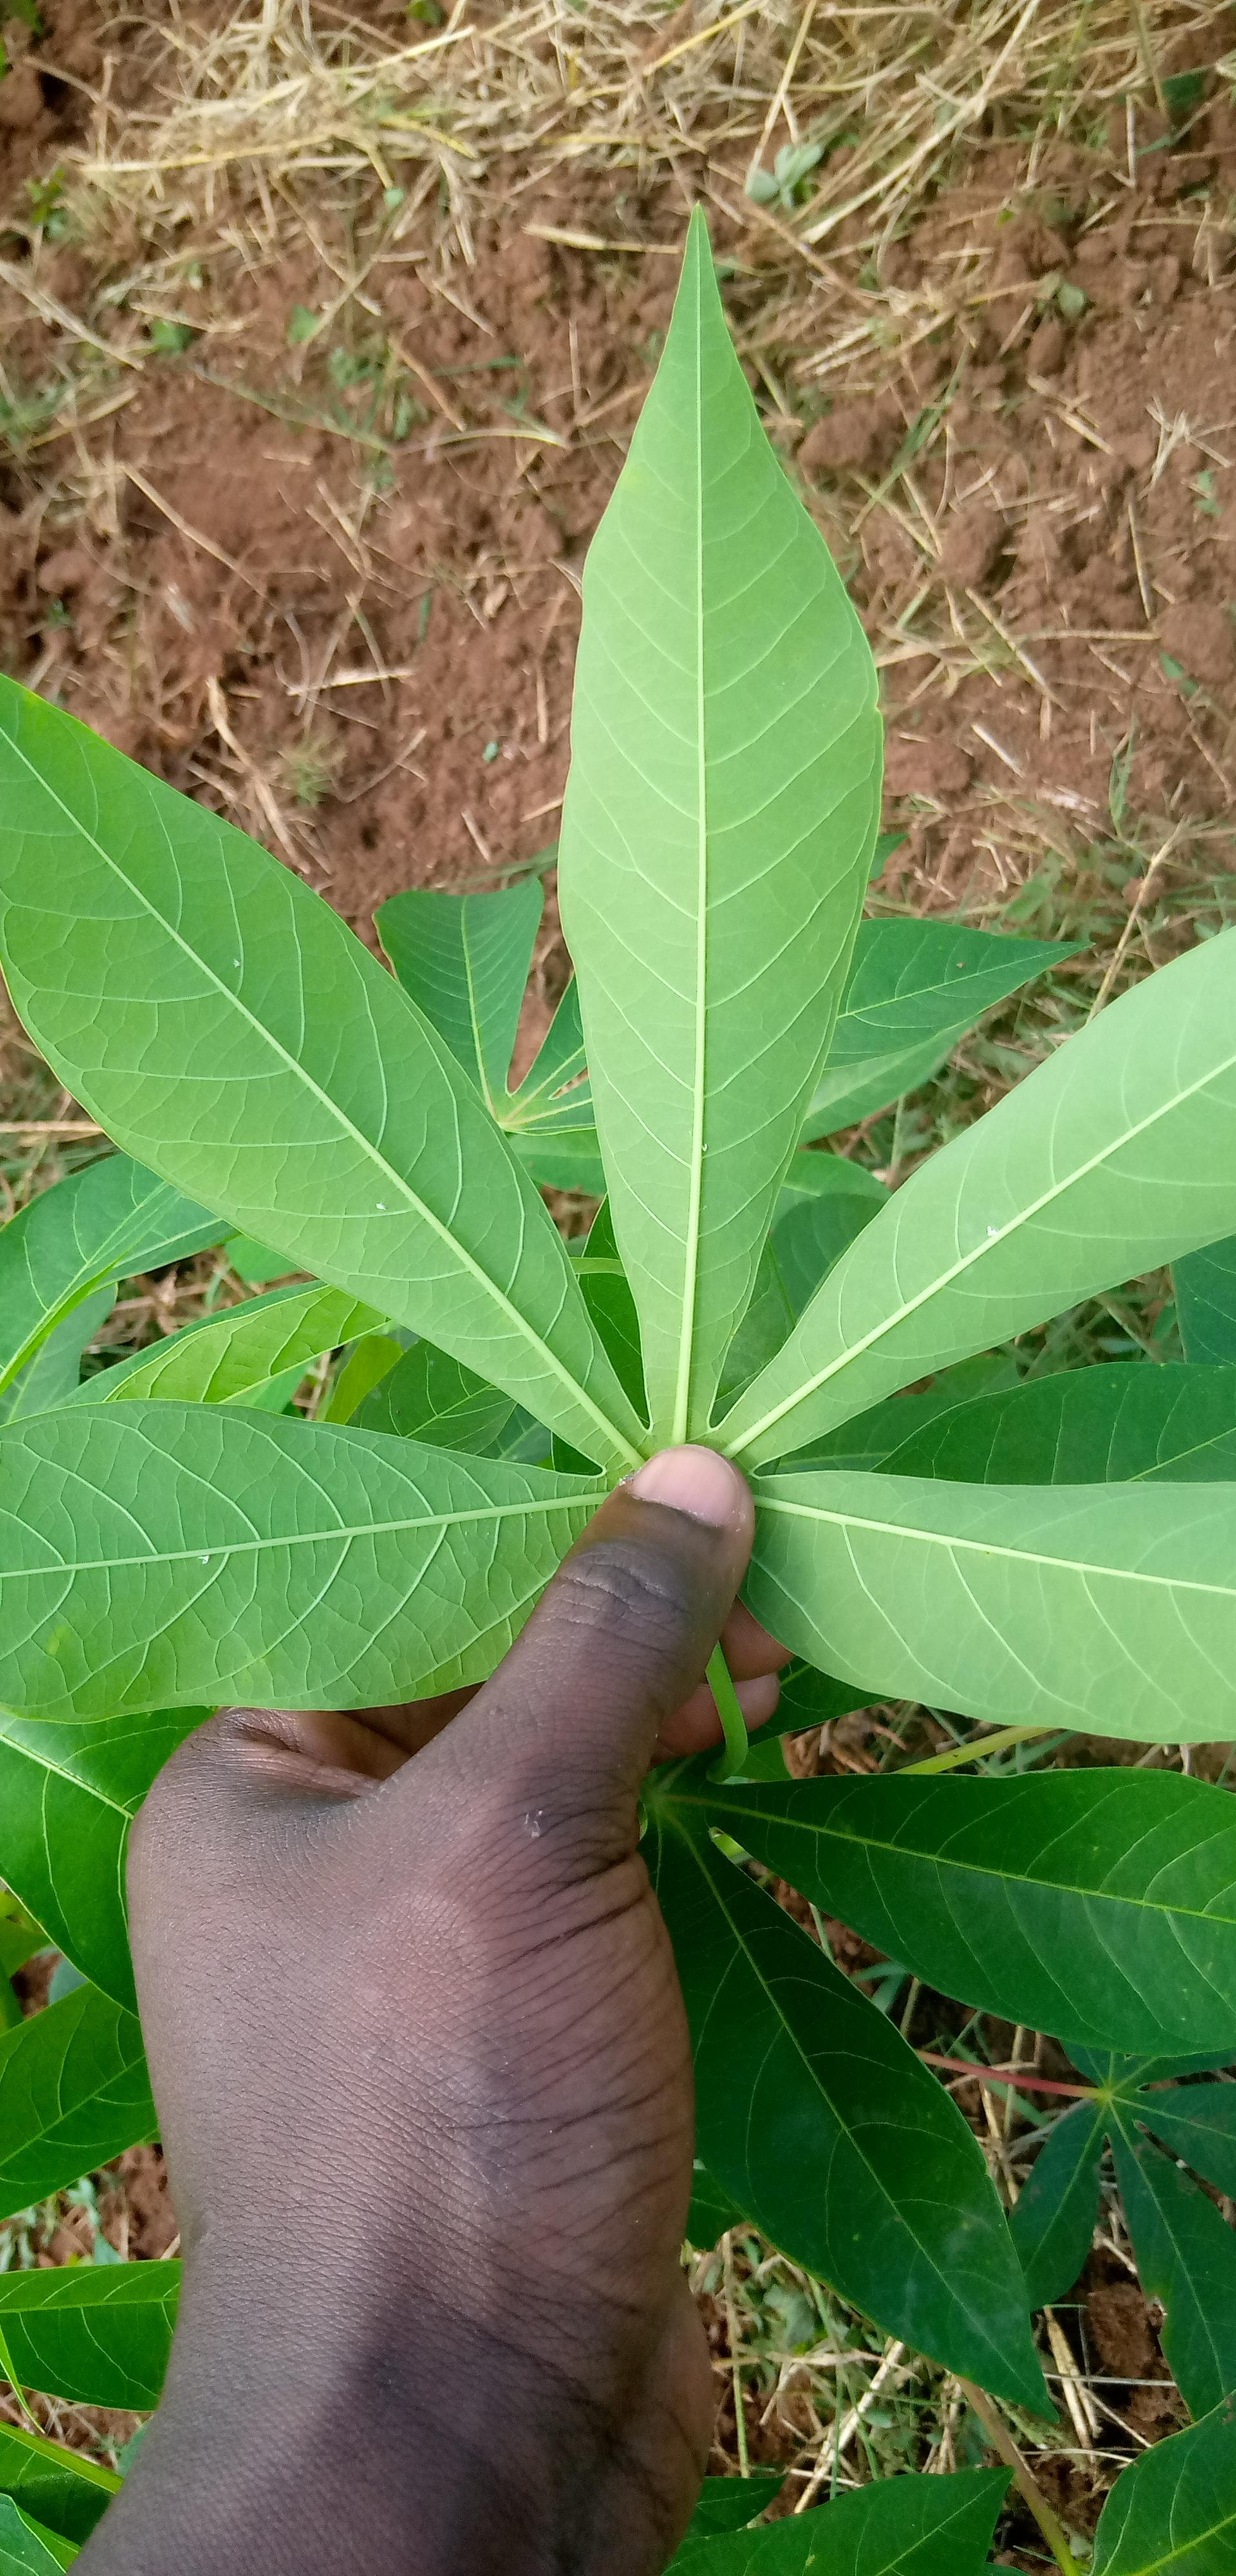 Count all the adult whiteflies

5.